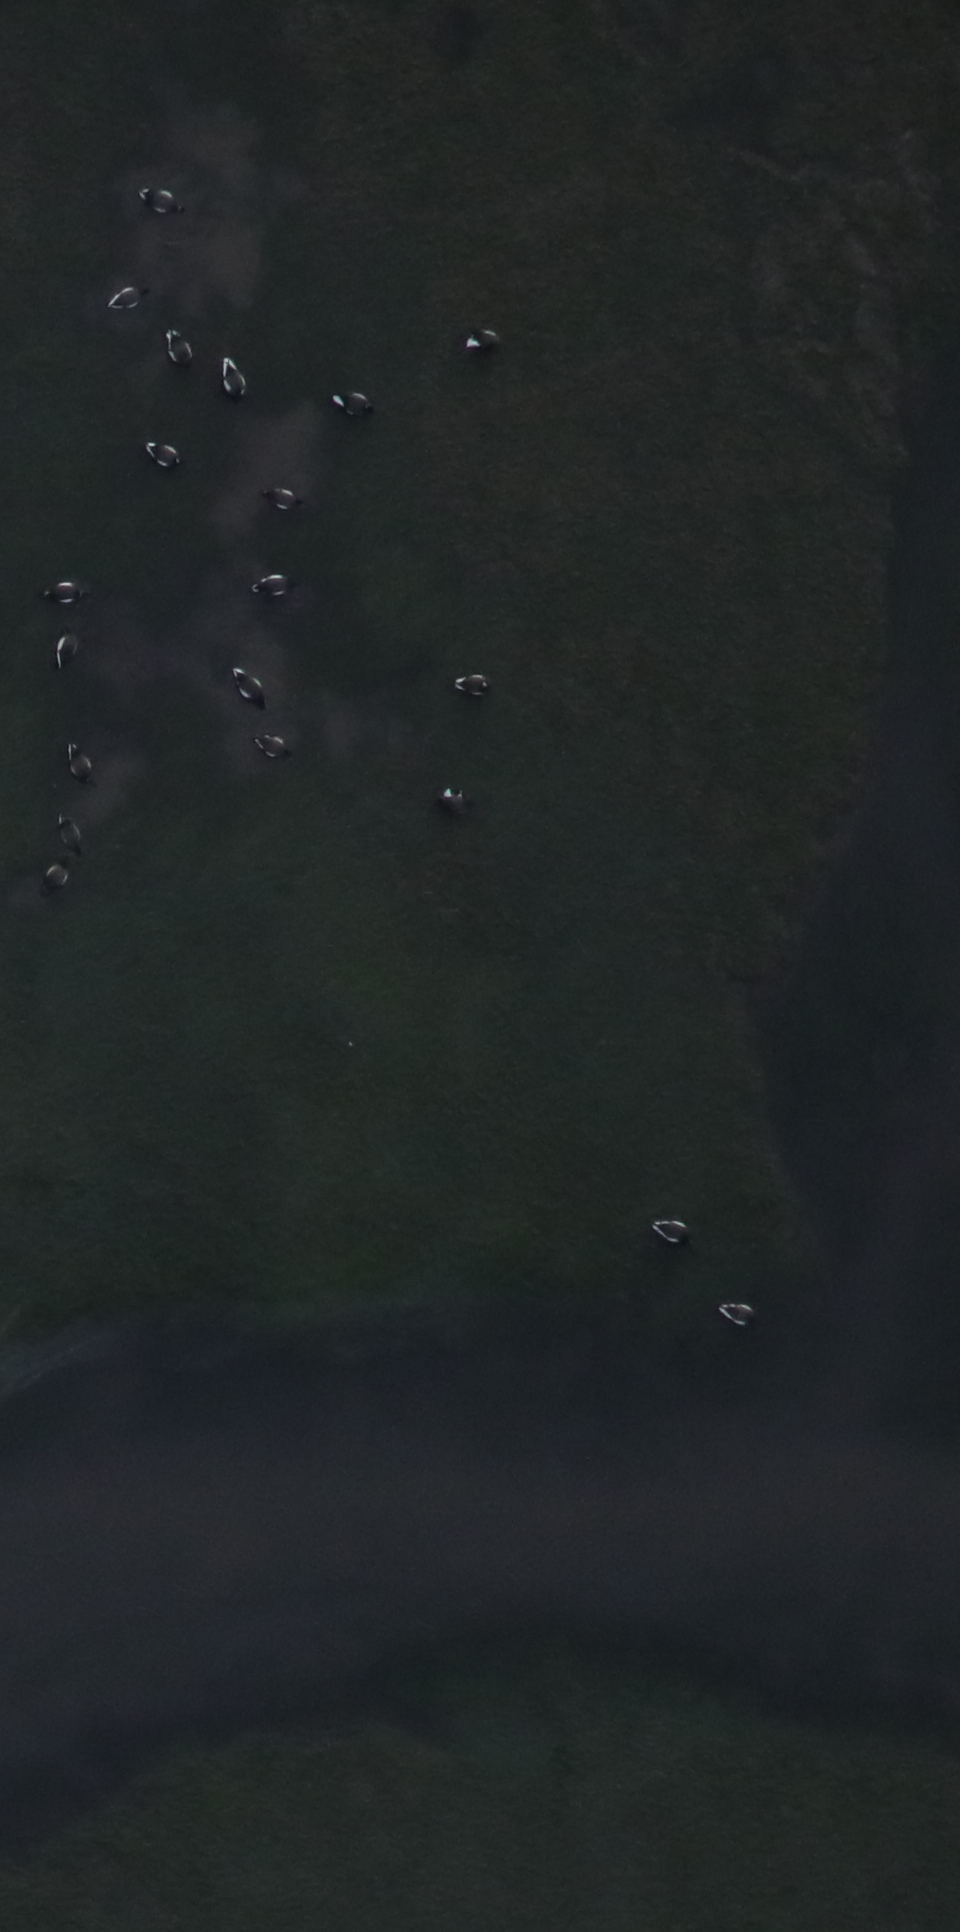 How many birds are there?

20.